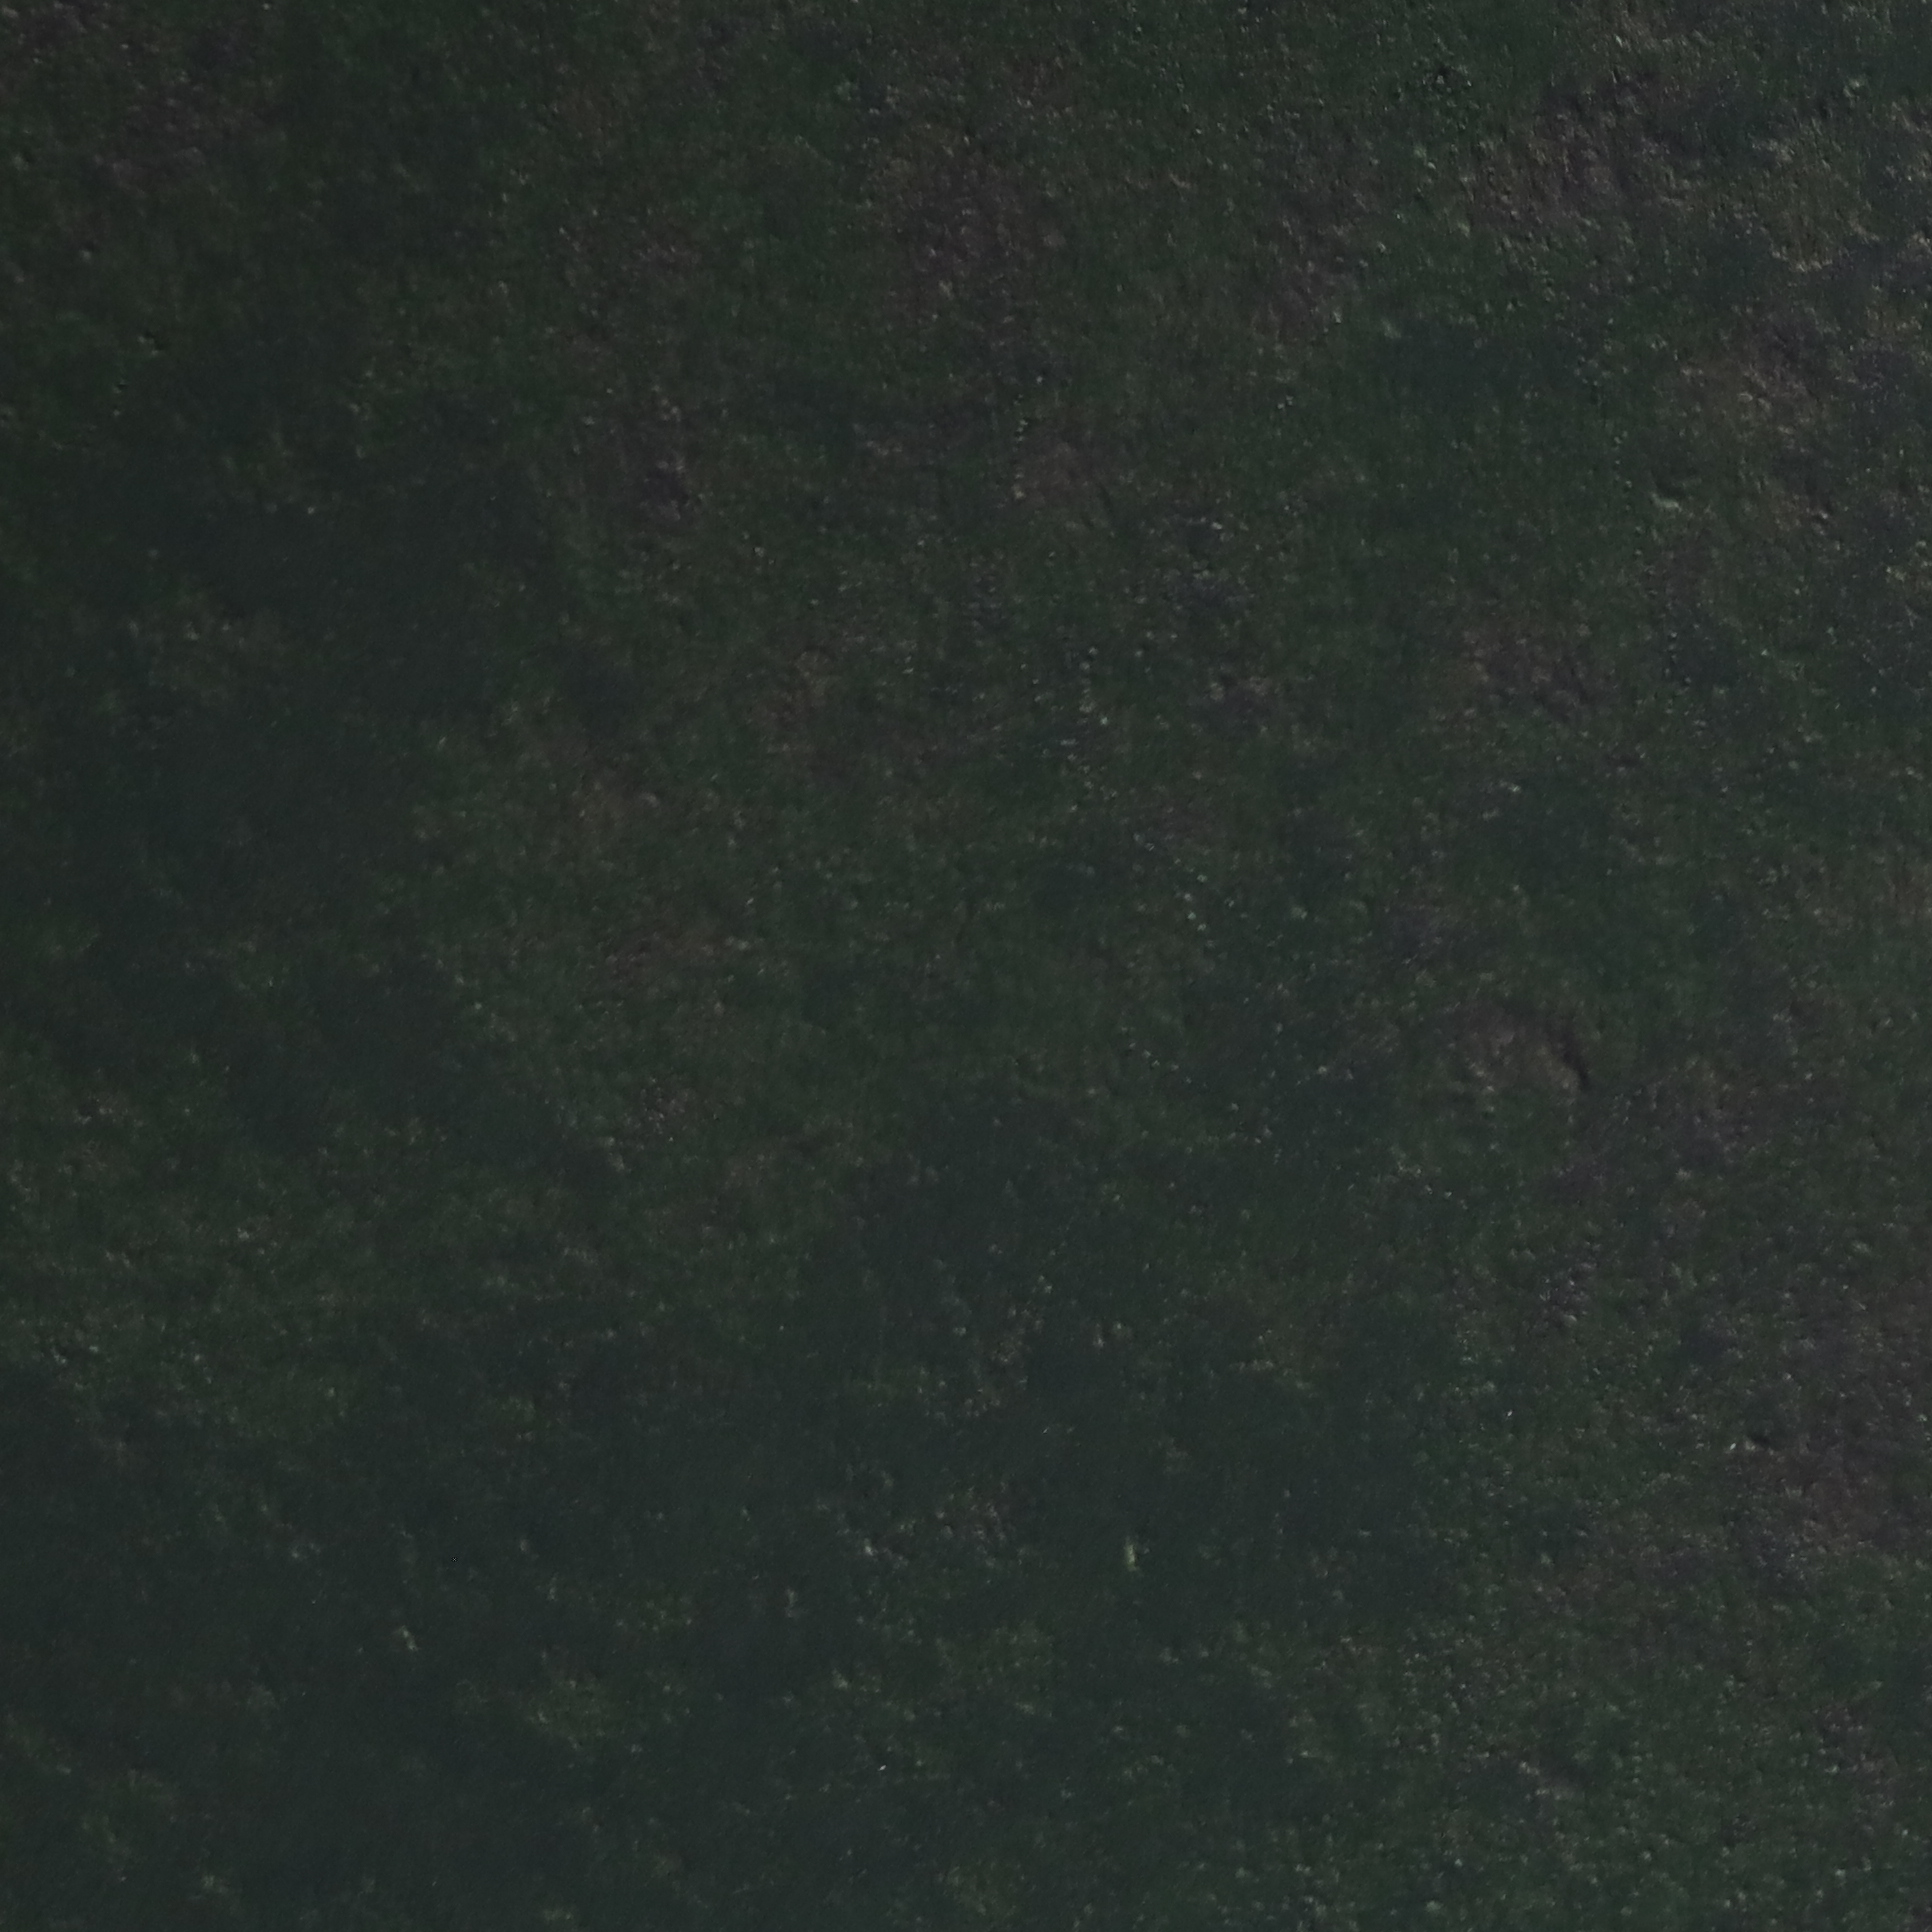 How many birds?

0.